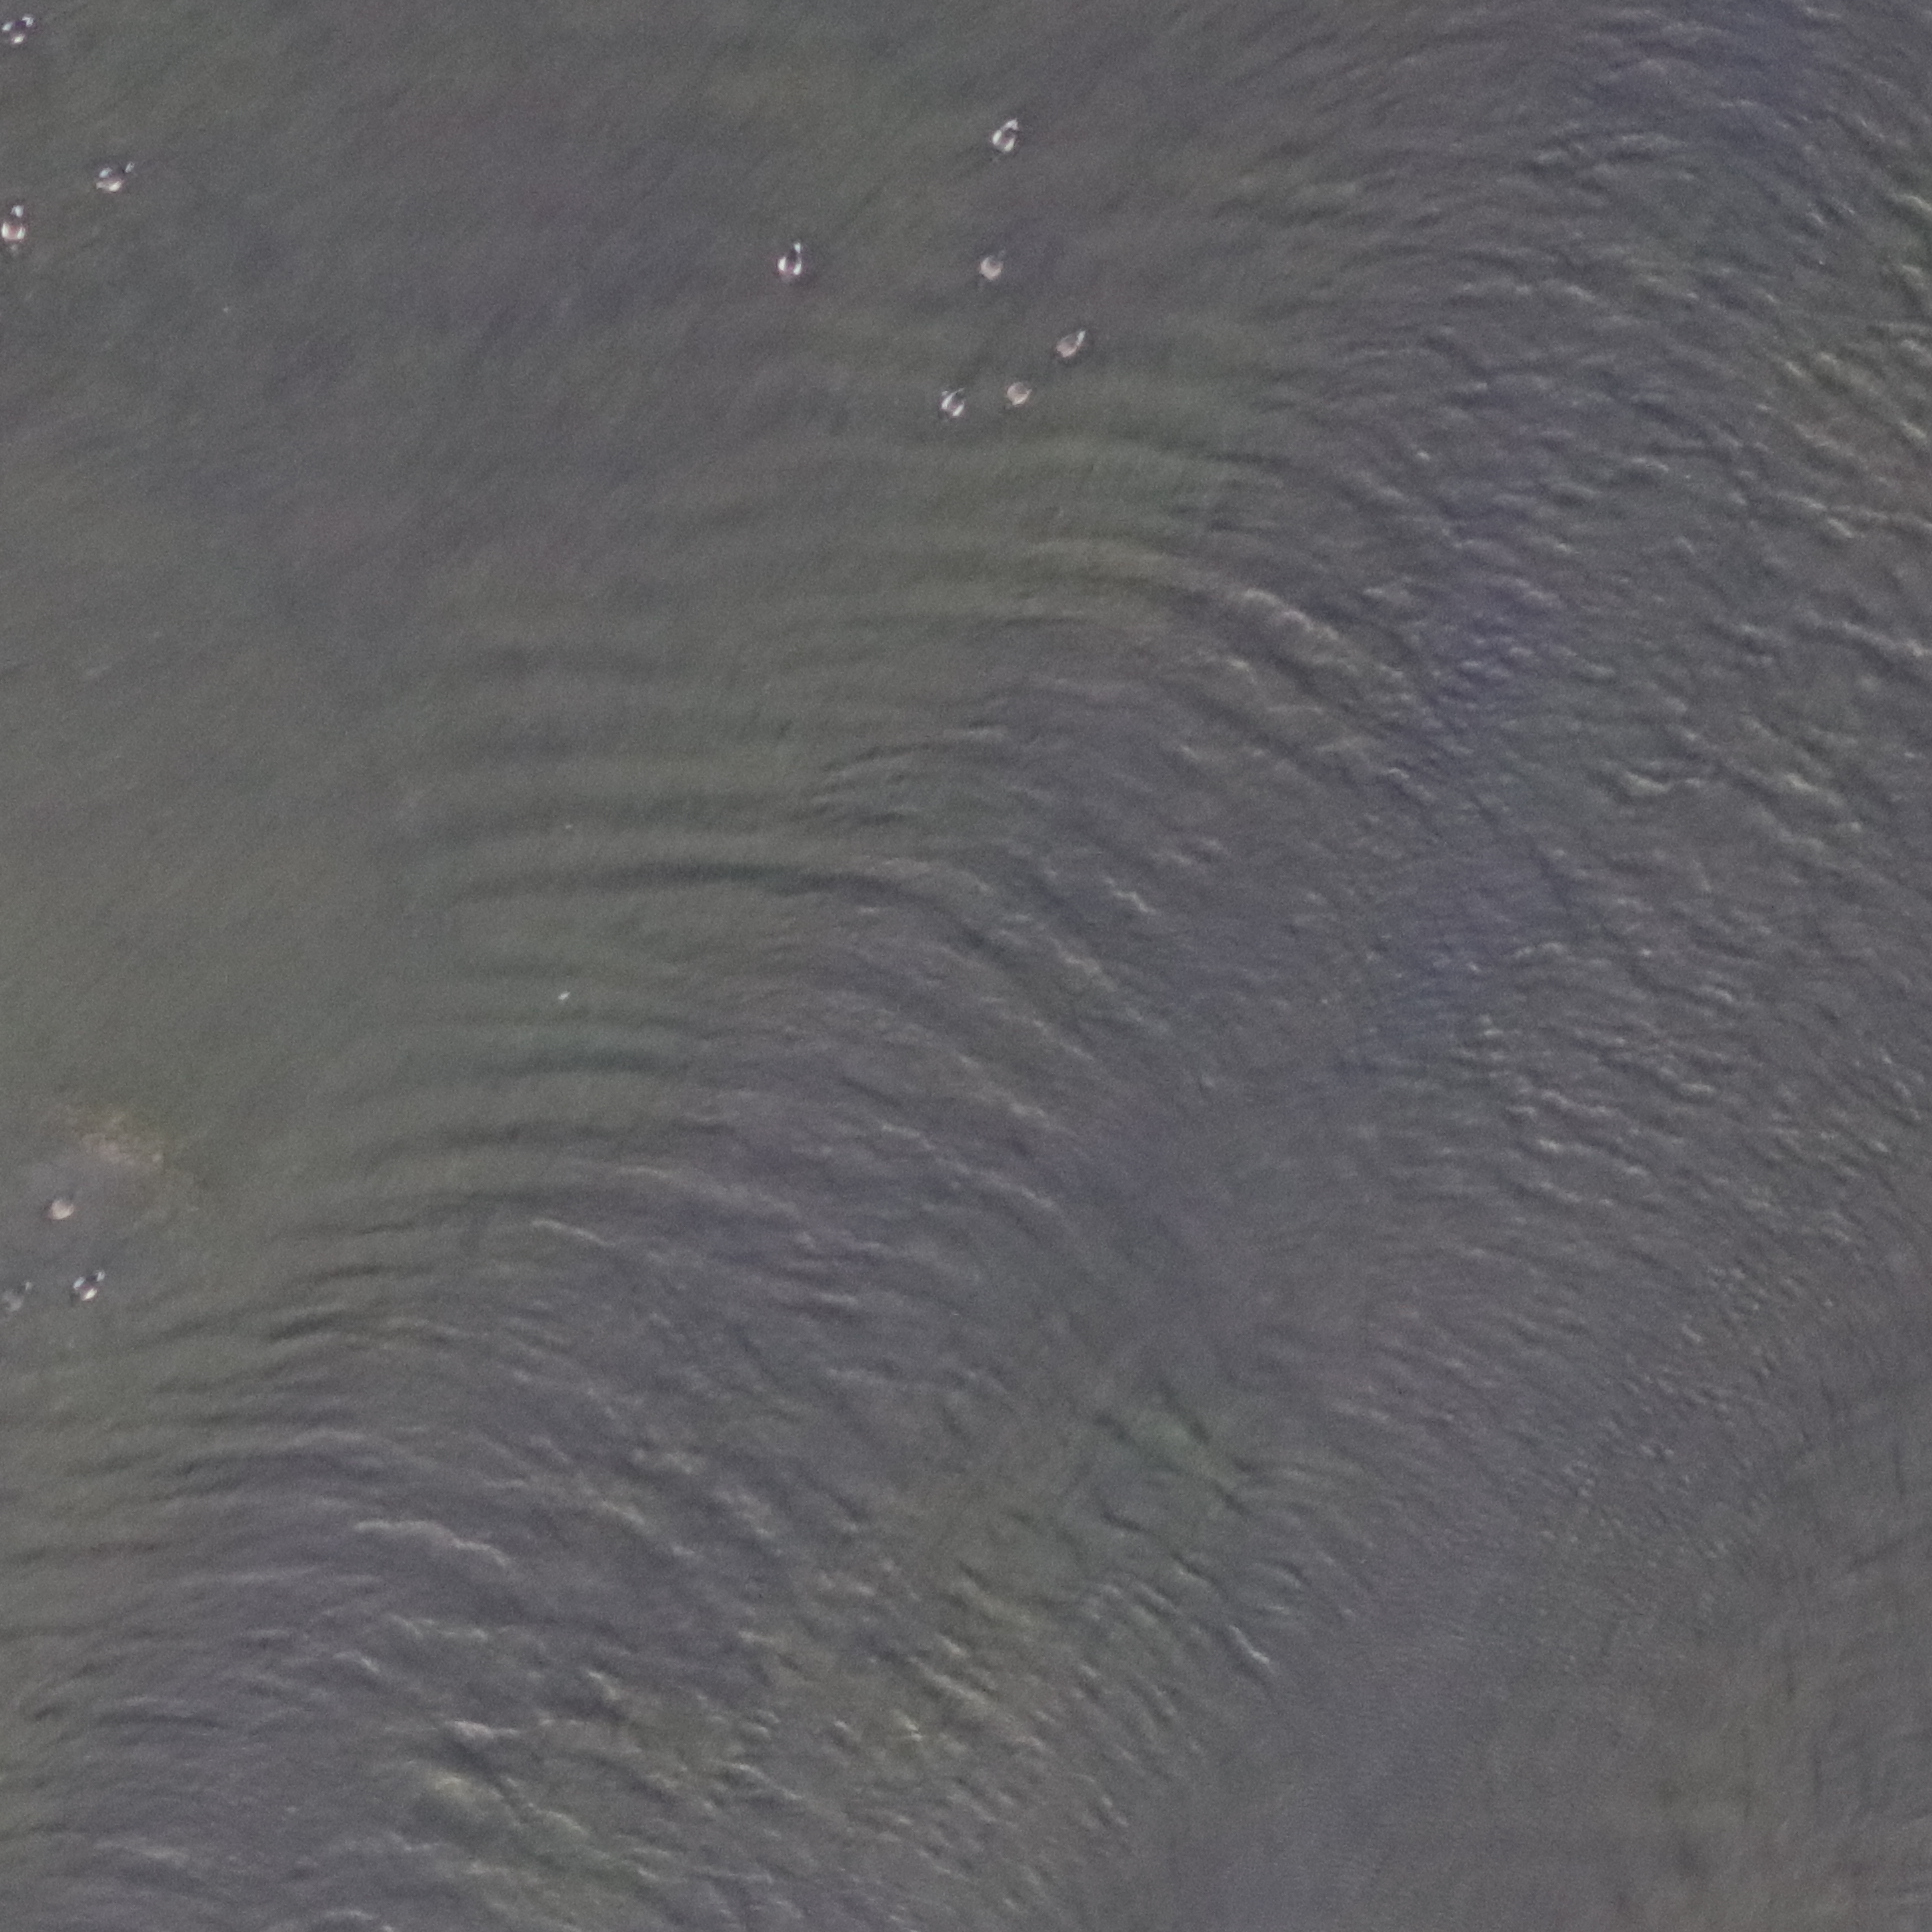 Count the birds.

12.